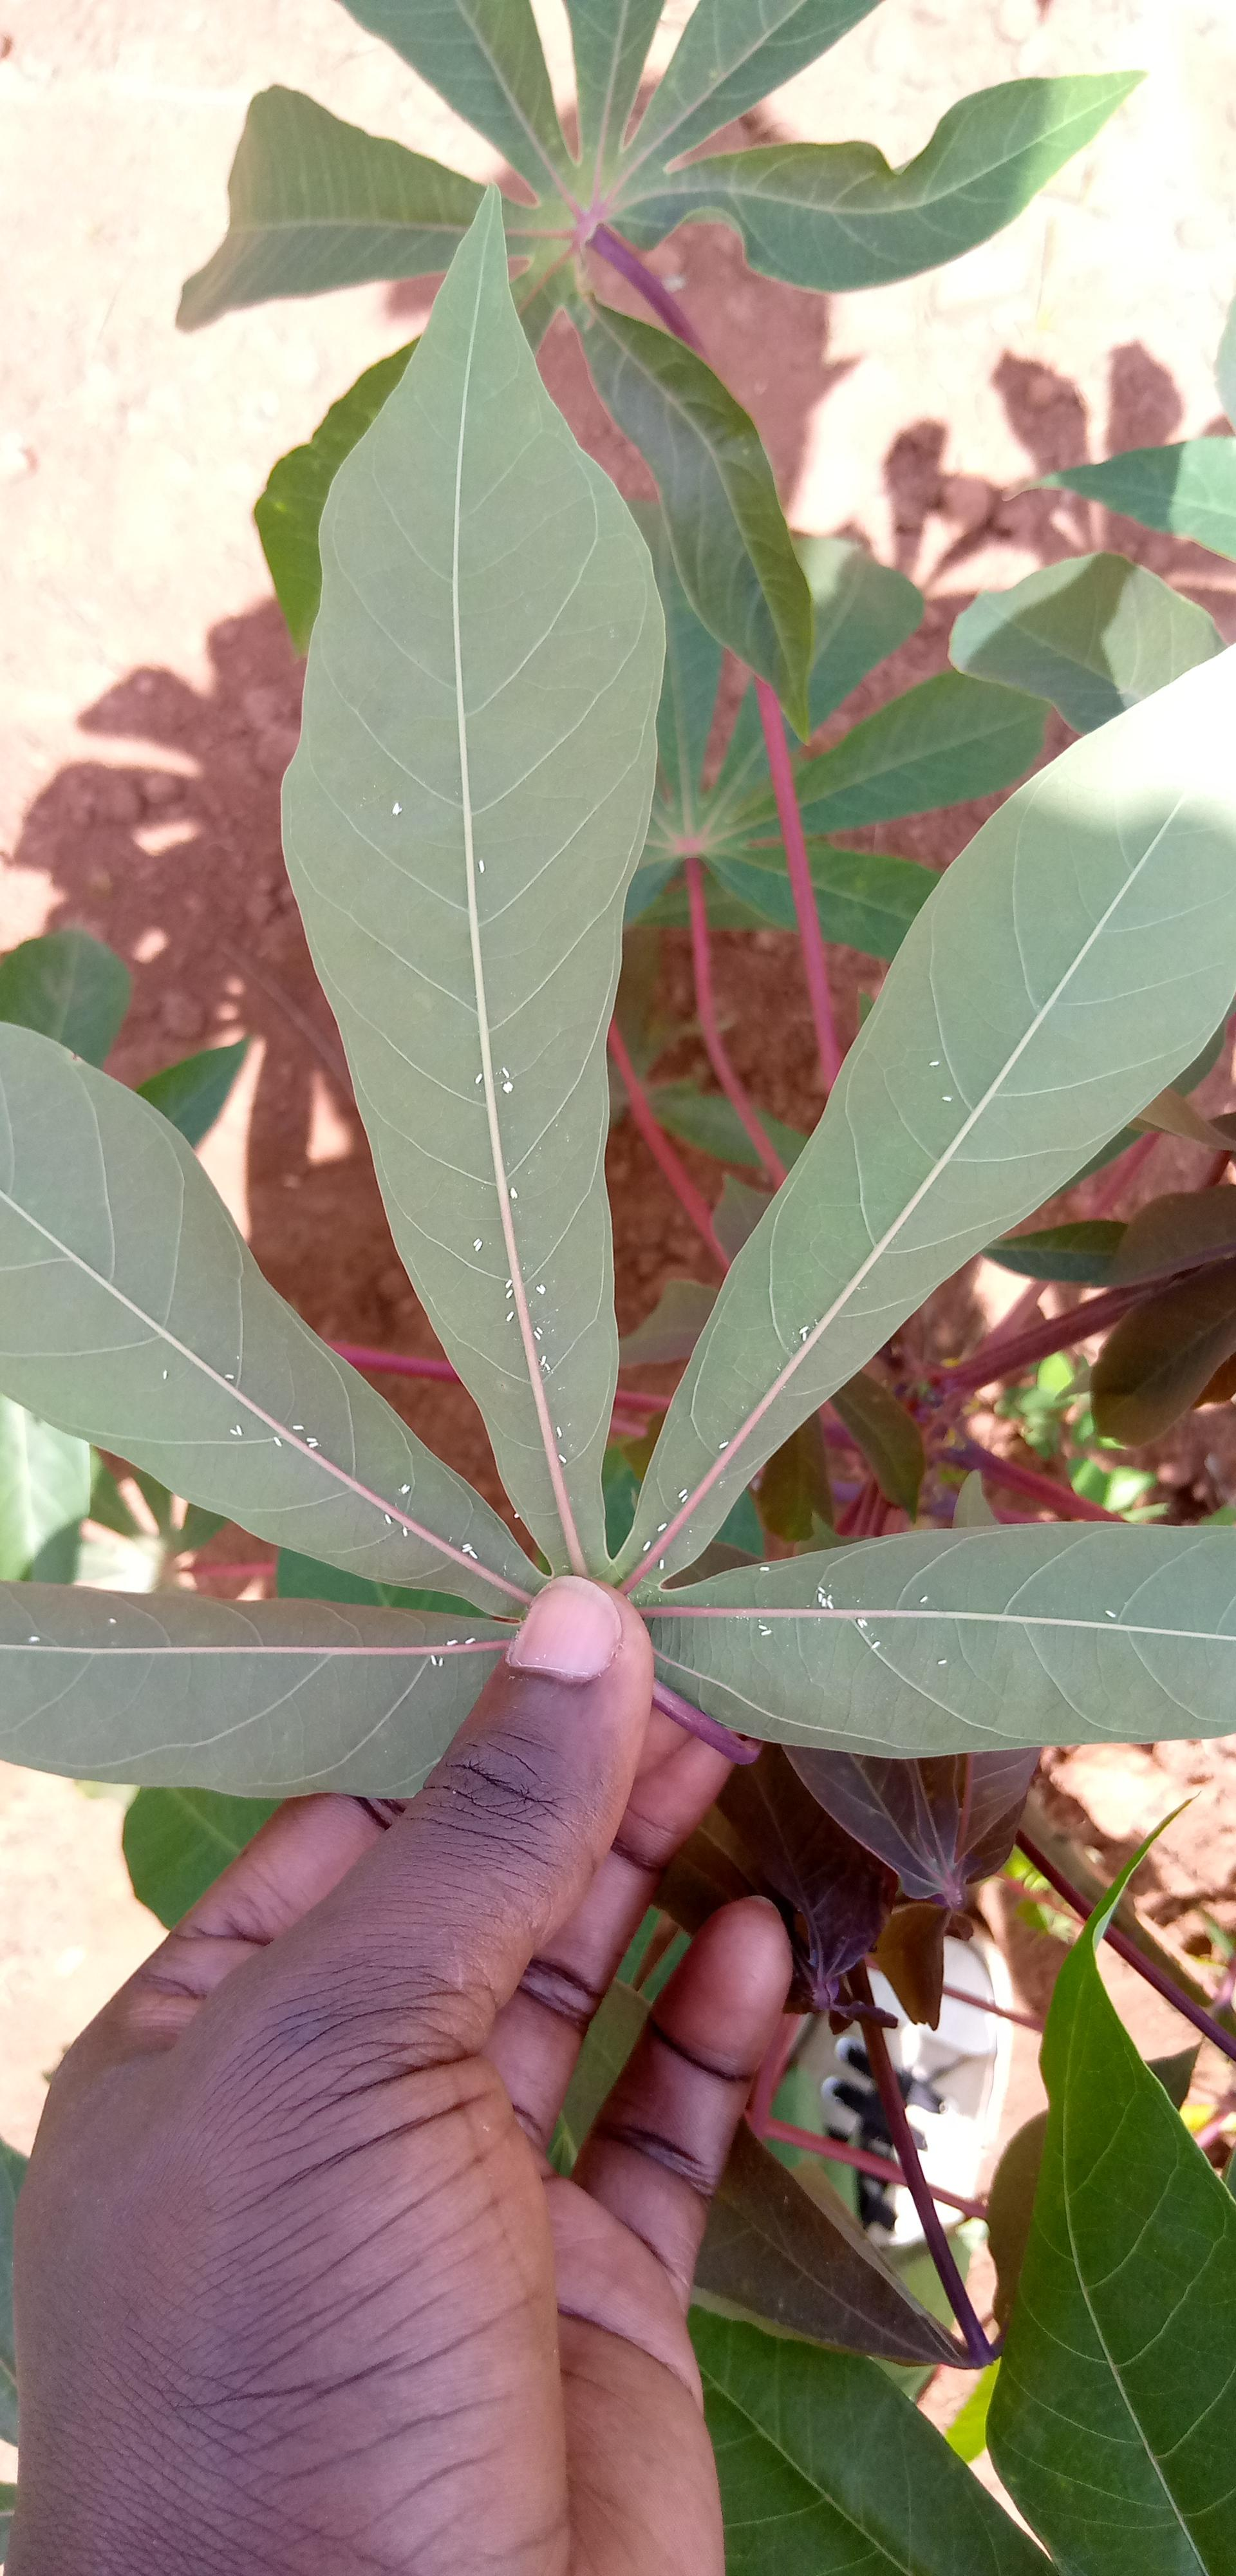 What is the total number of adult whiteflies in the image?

64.